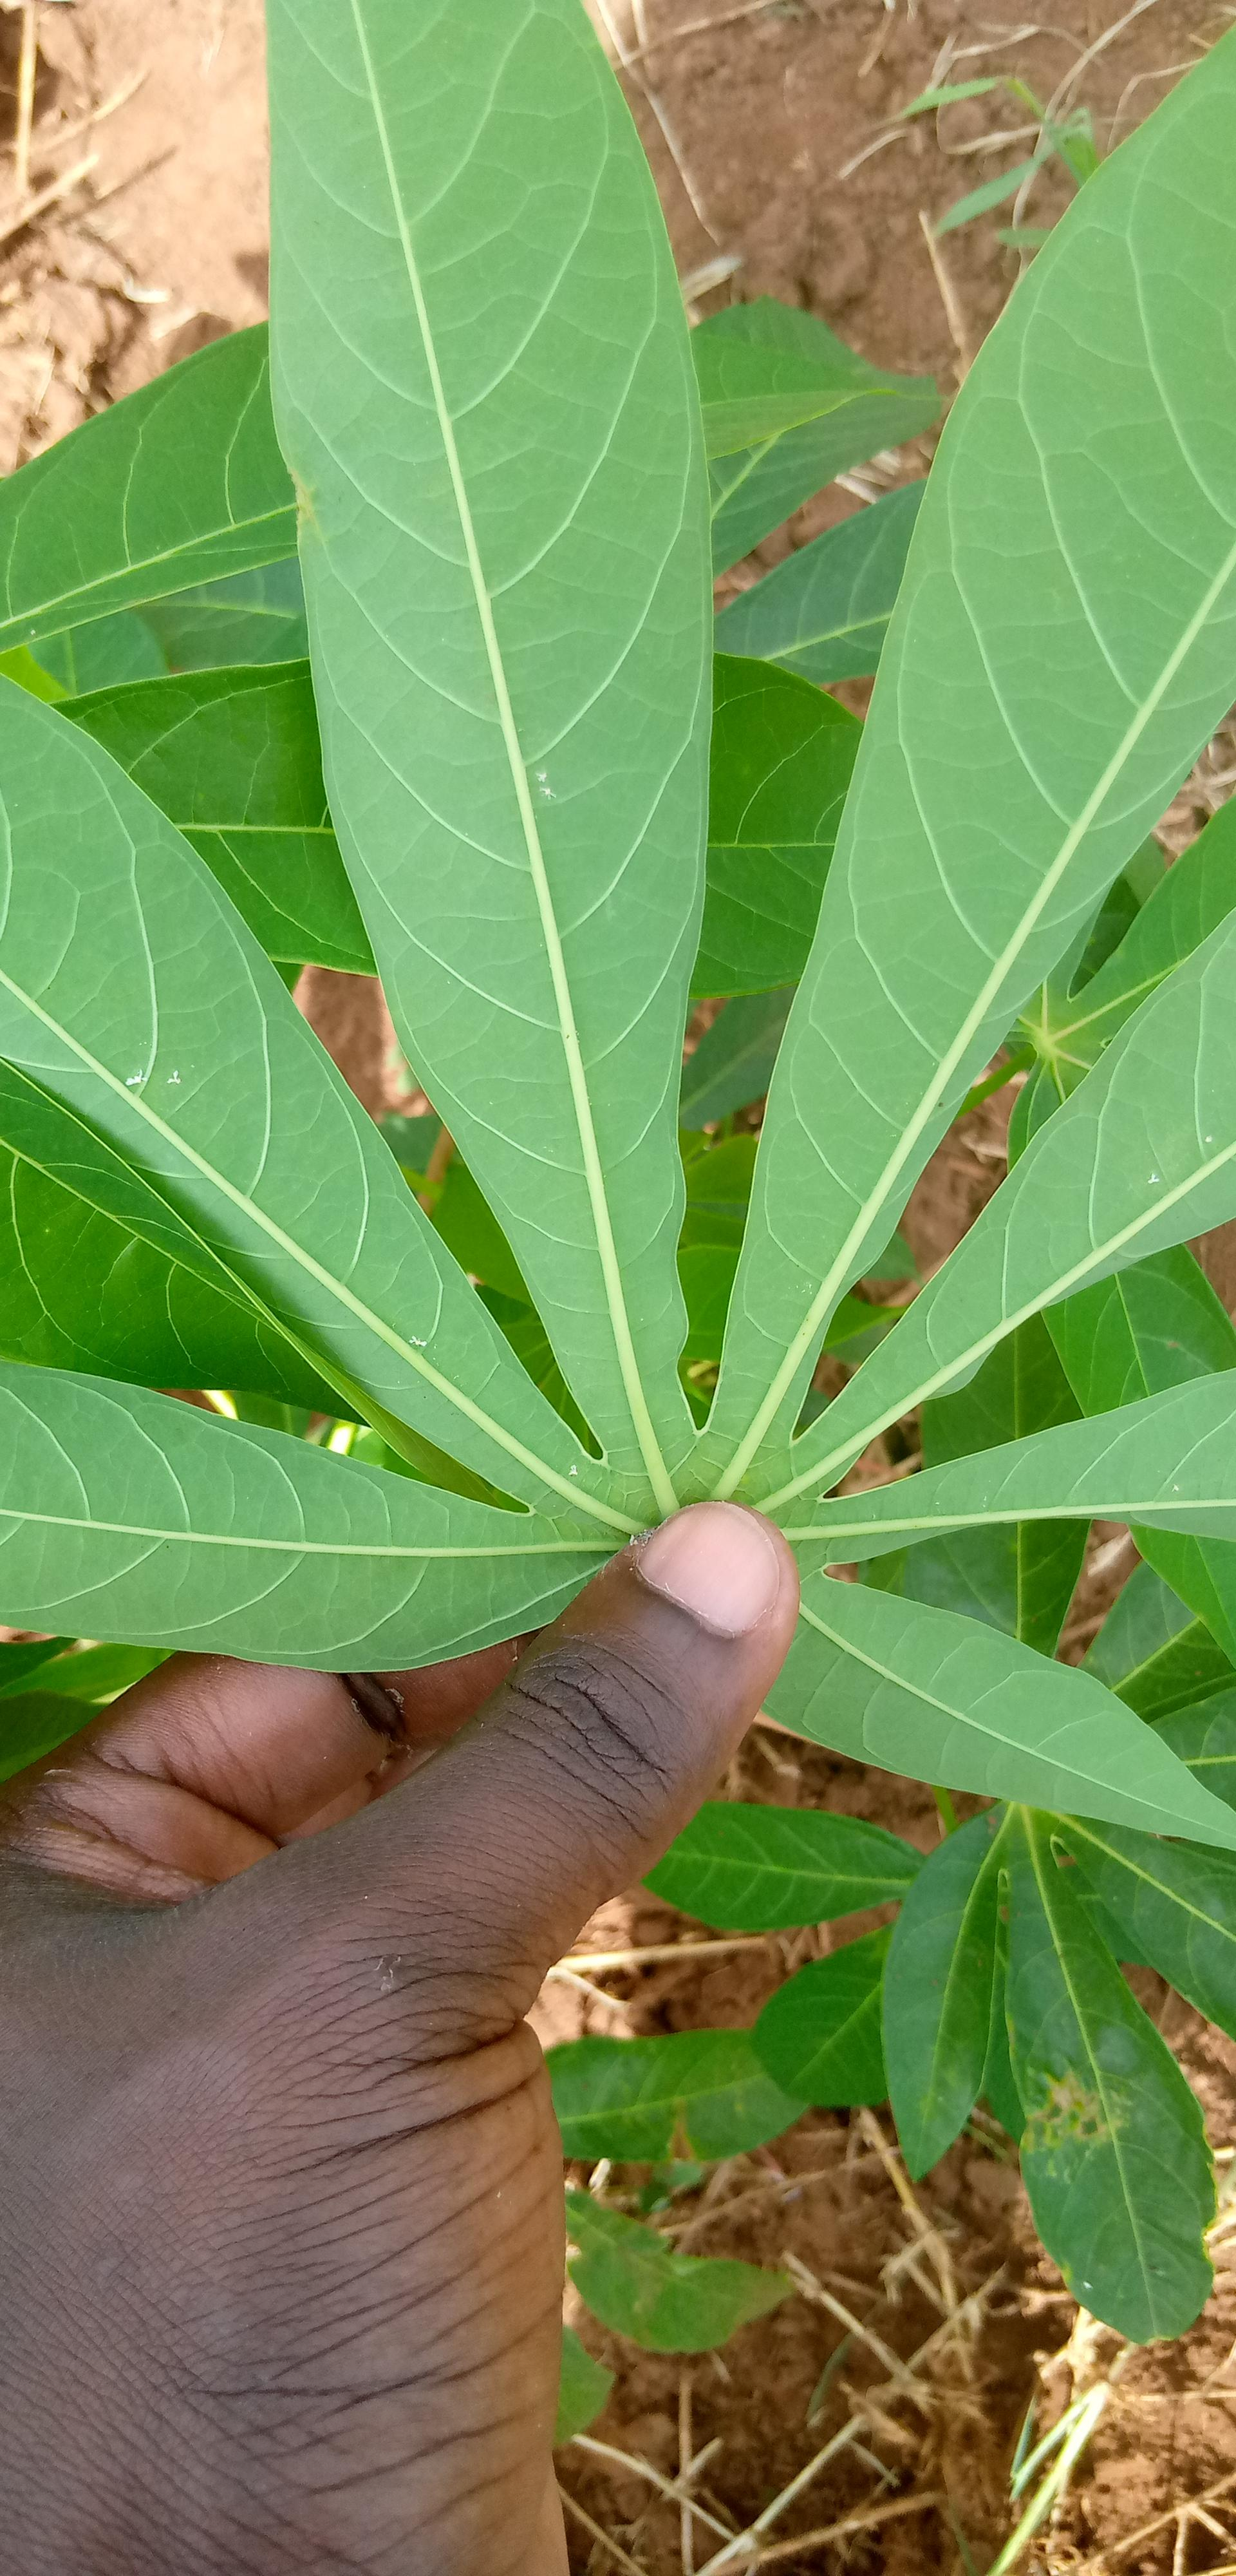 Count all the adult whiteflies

8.